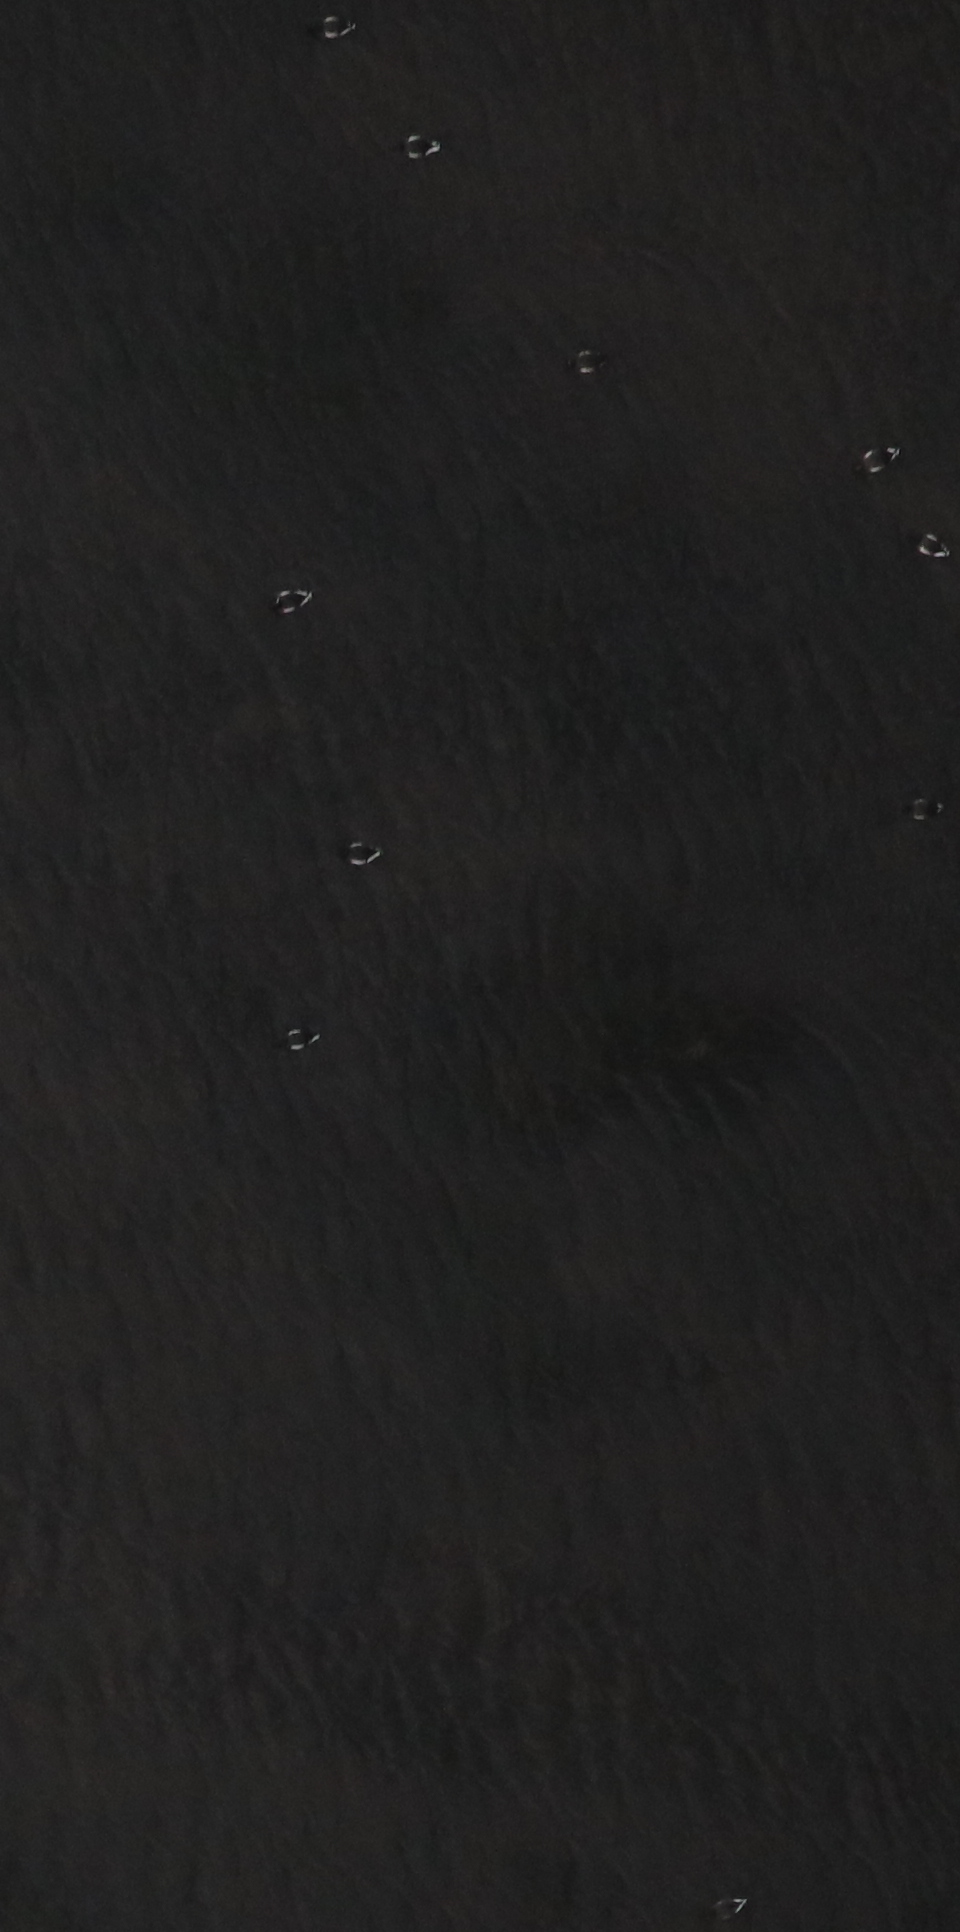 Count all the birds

10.